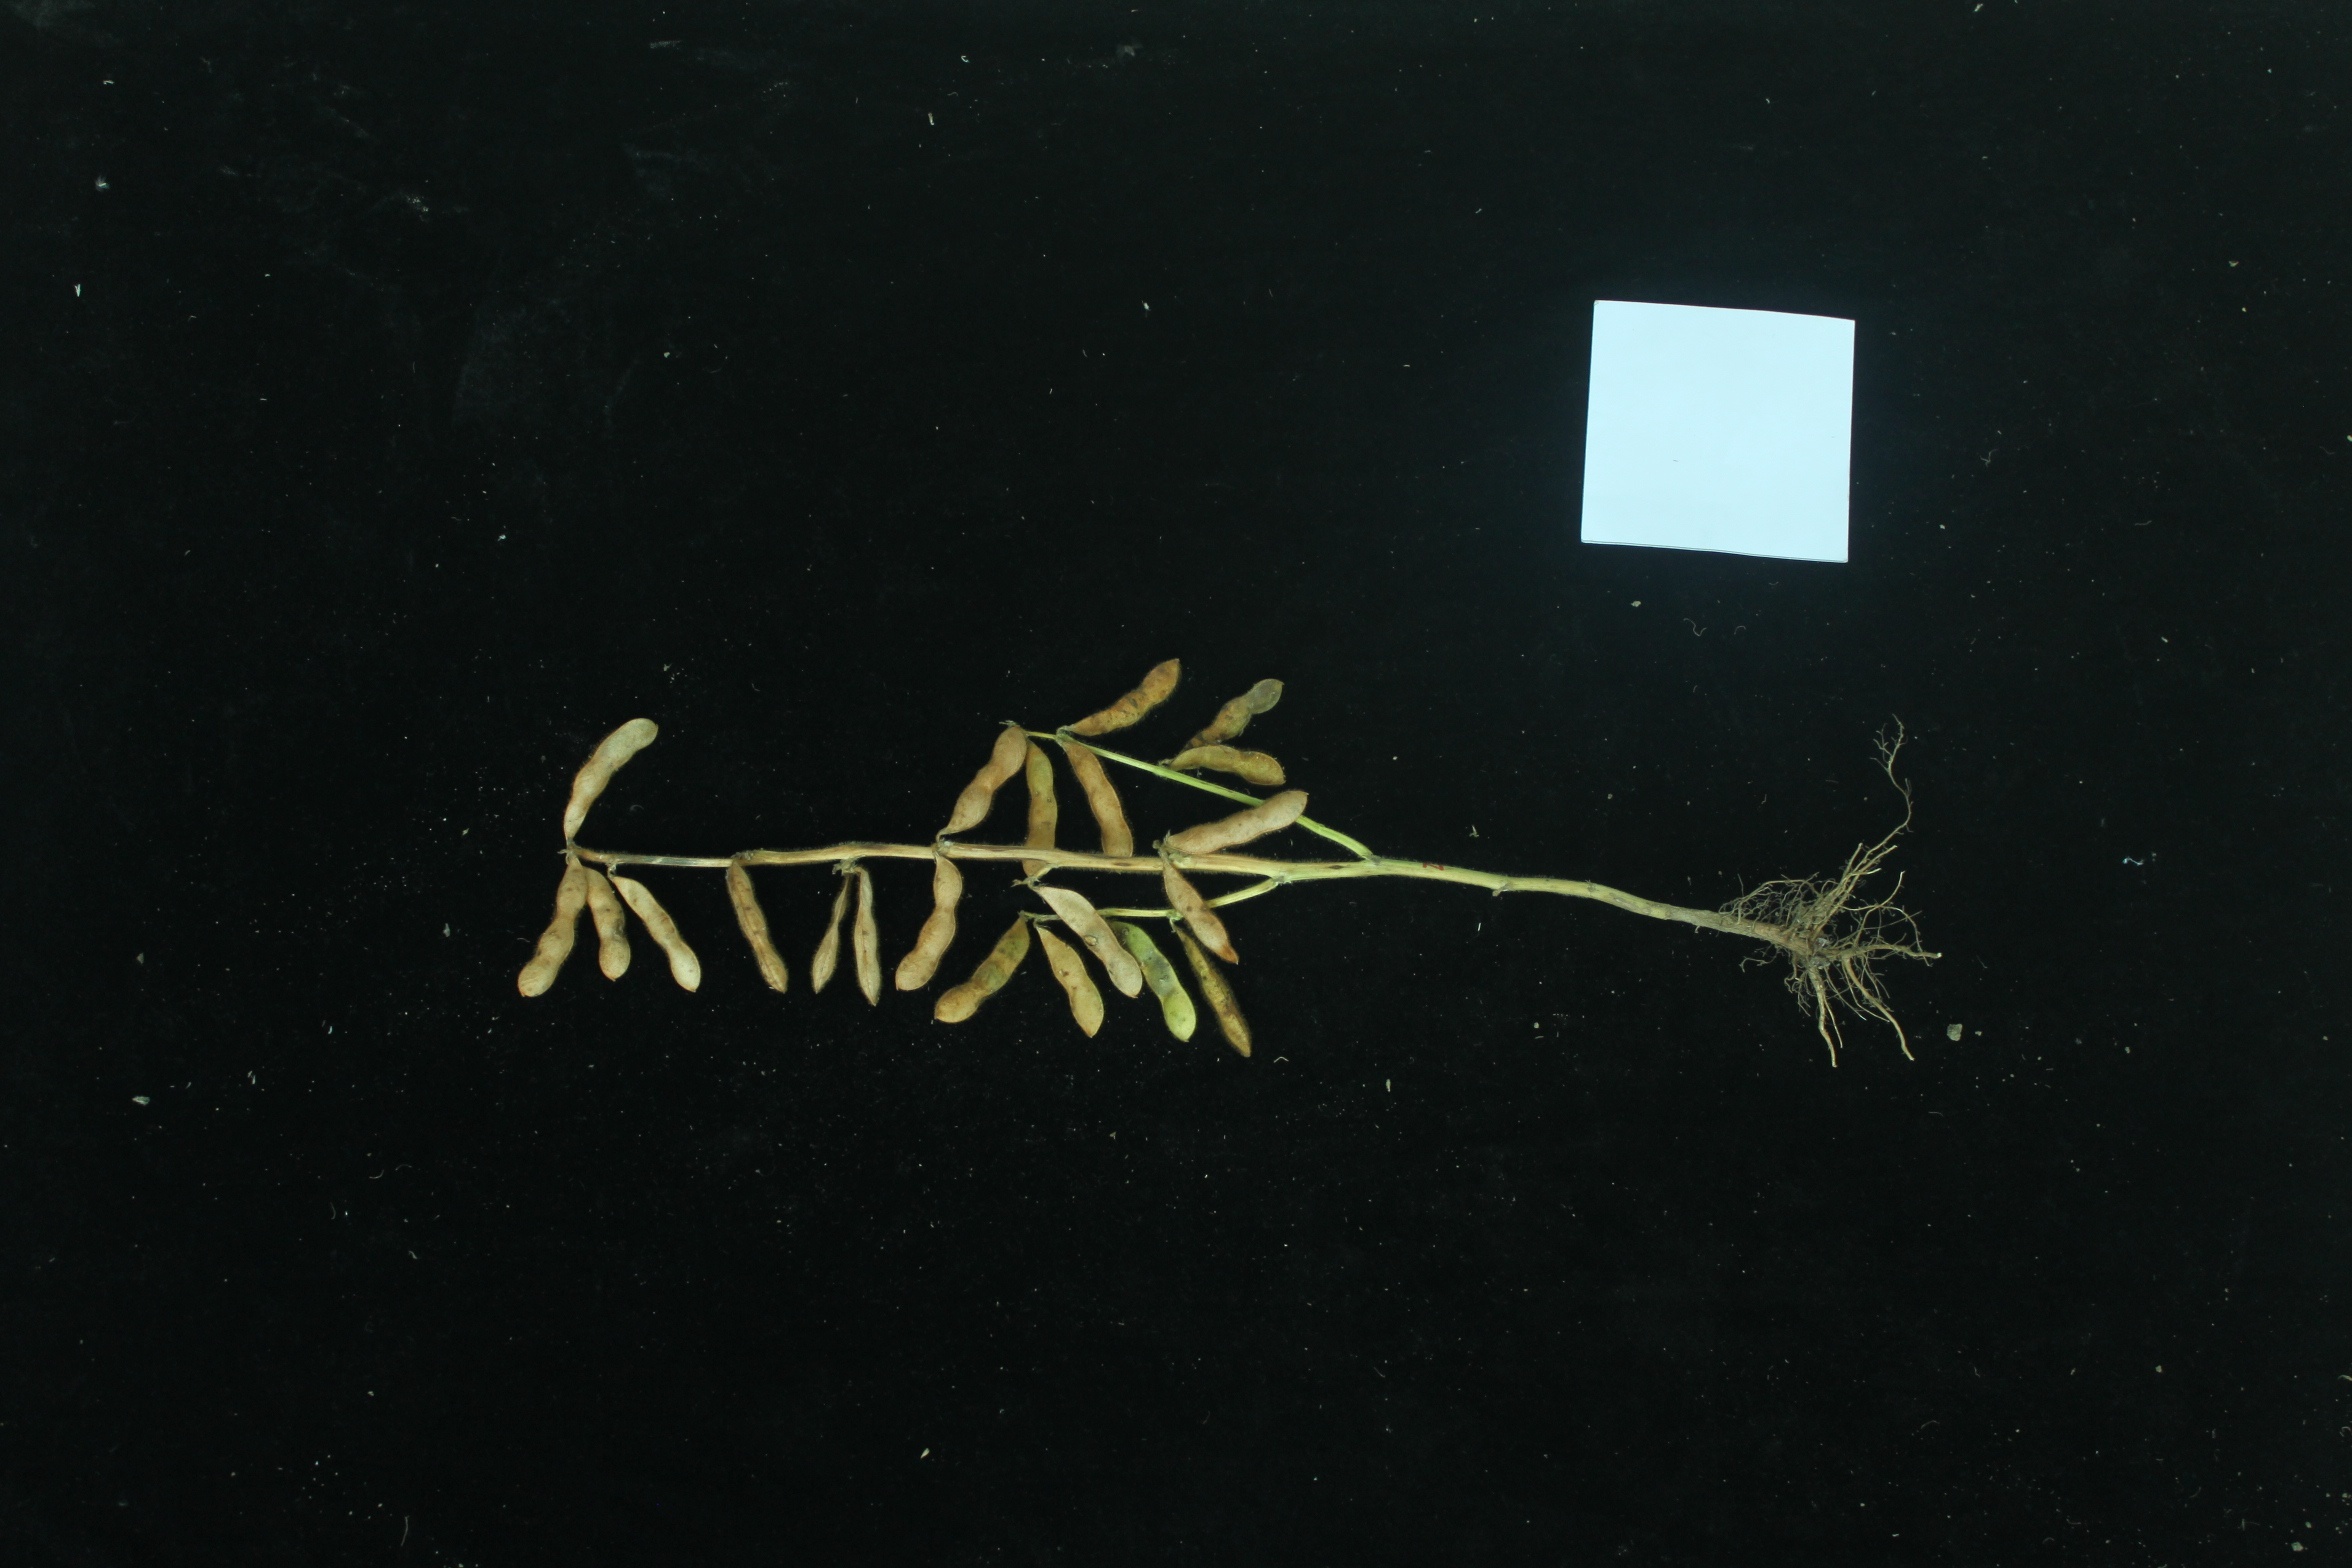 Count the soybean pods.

21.